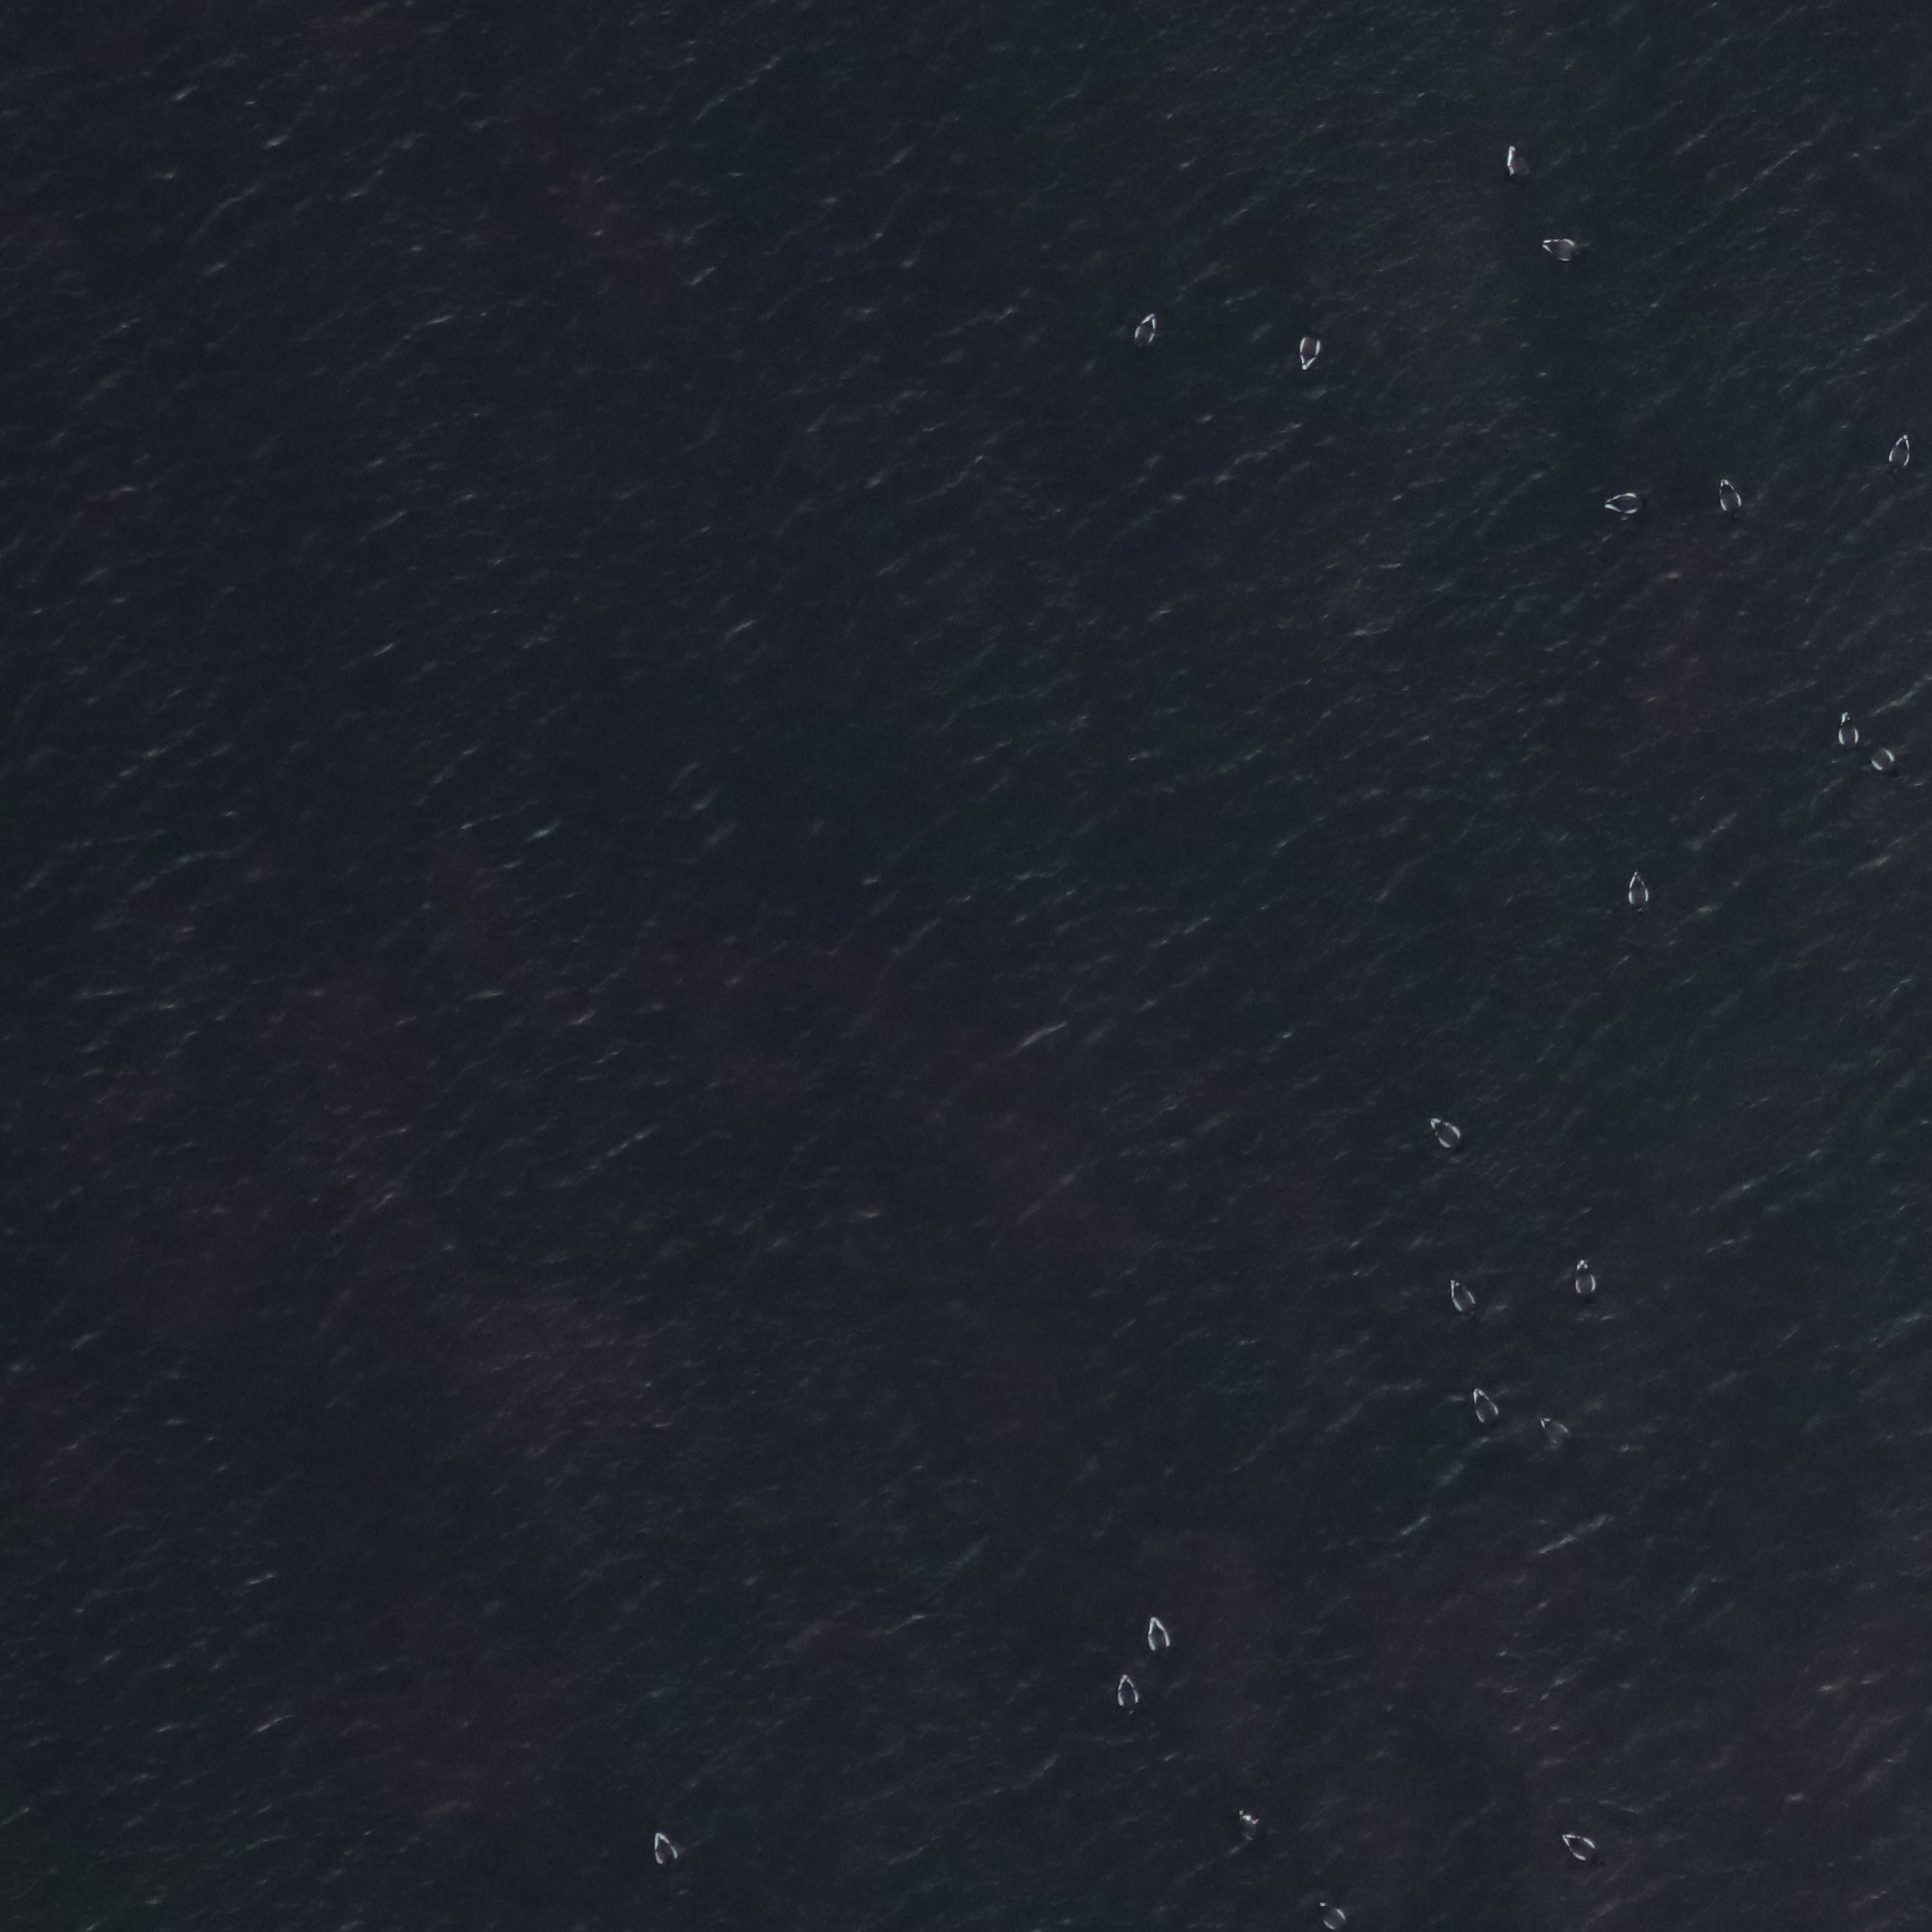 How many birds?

21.